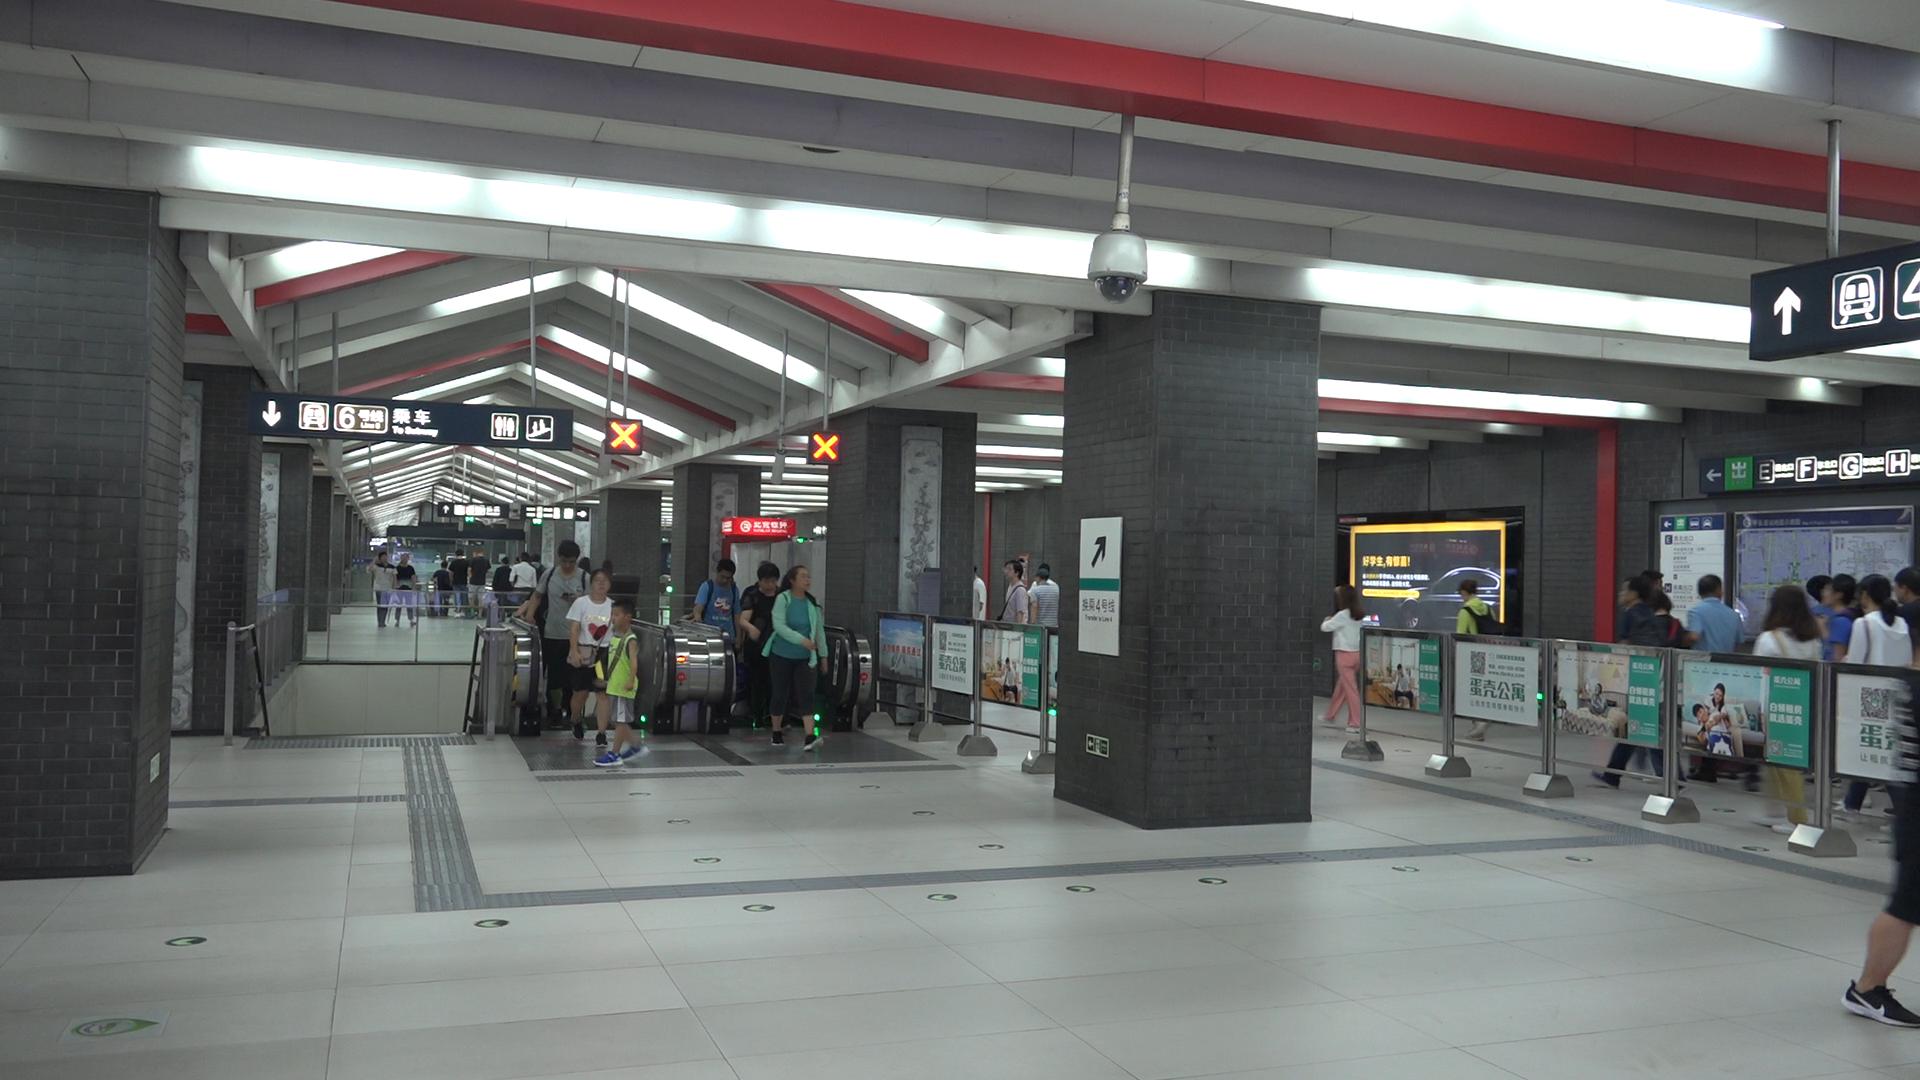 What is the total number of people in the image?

31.